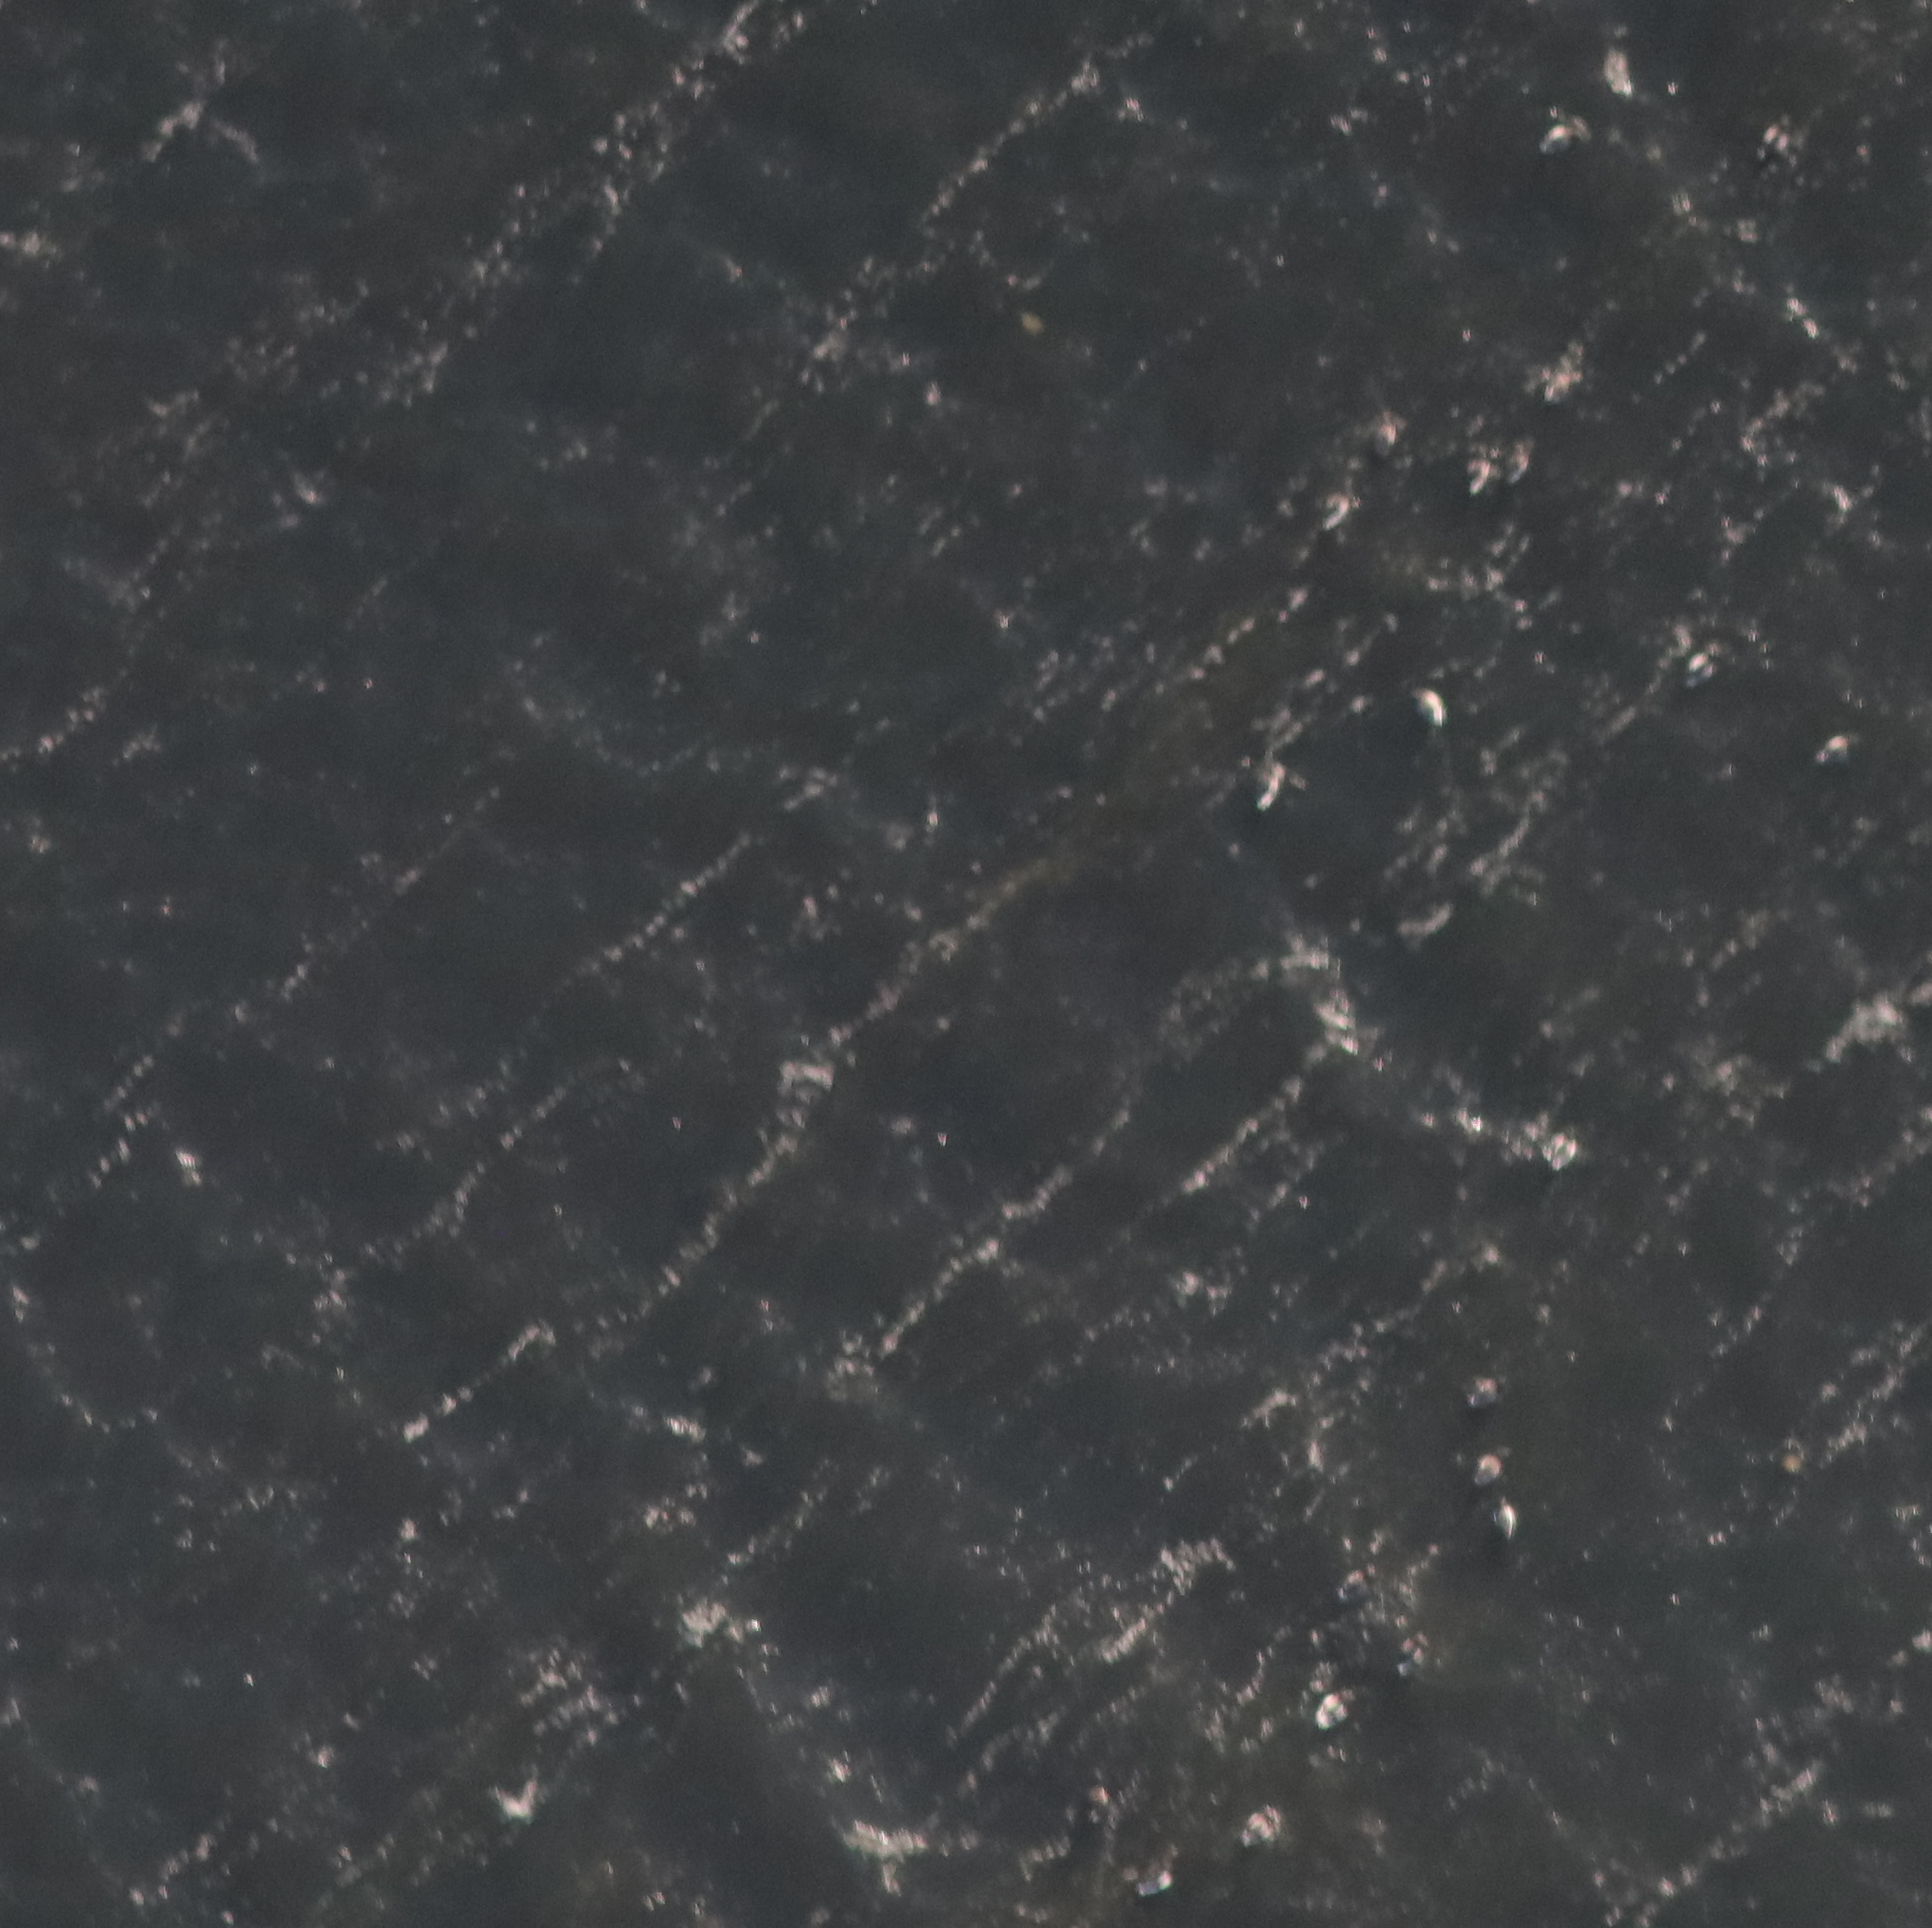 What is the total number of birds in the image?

20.